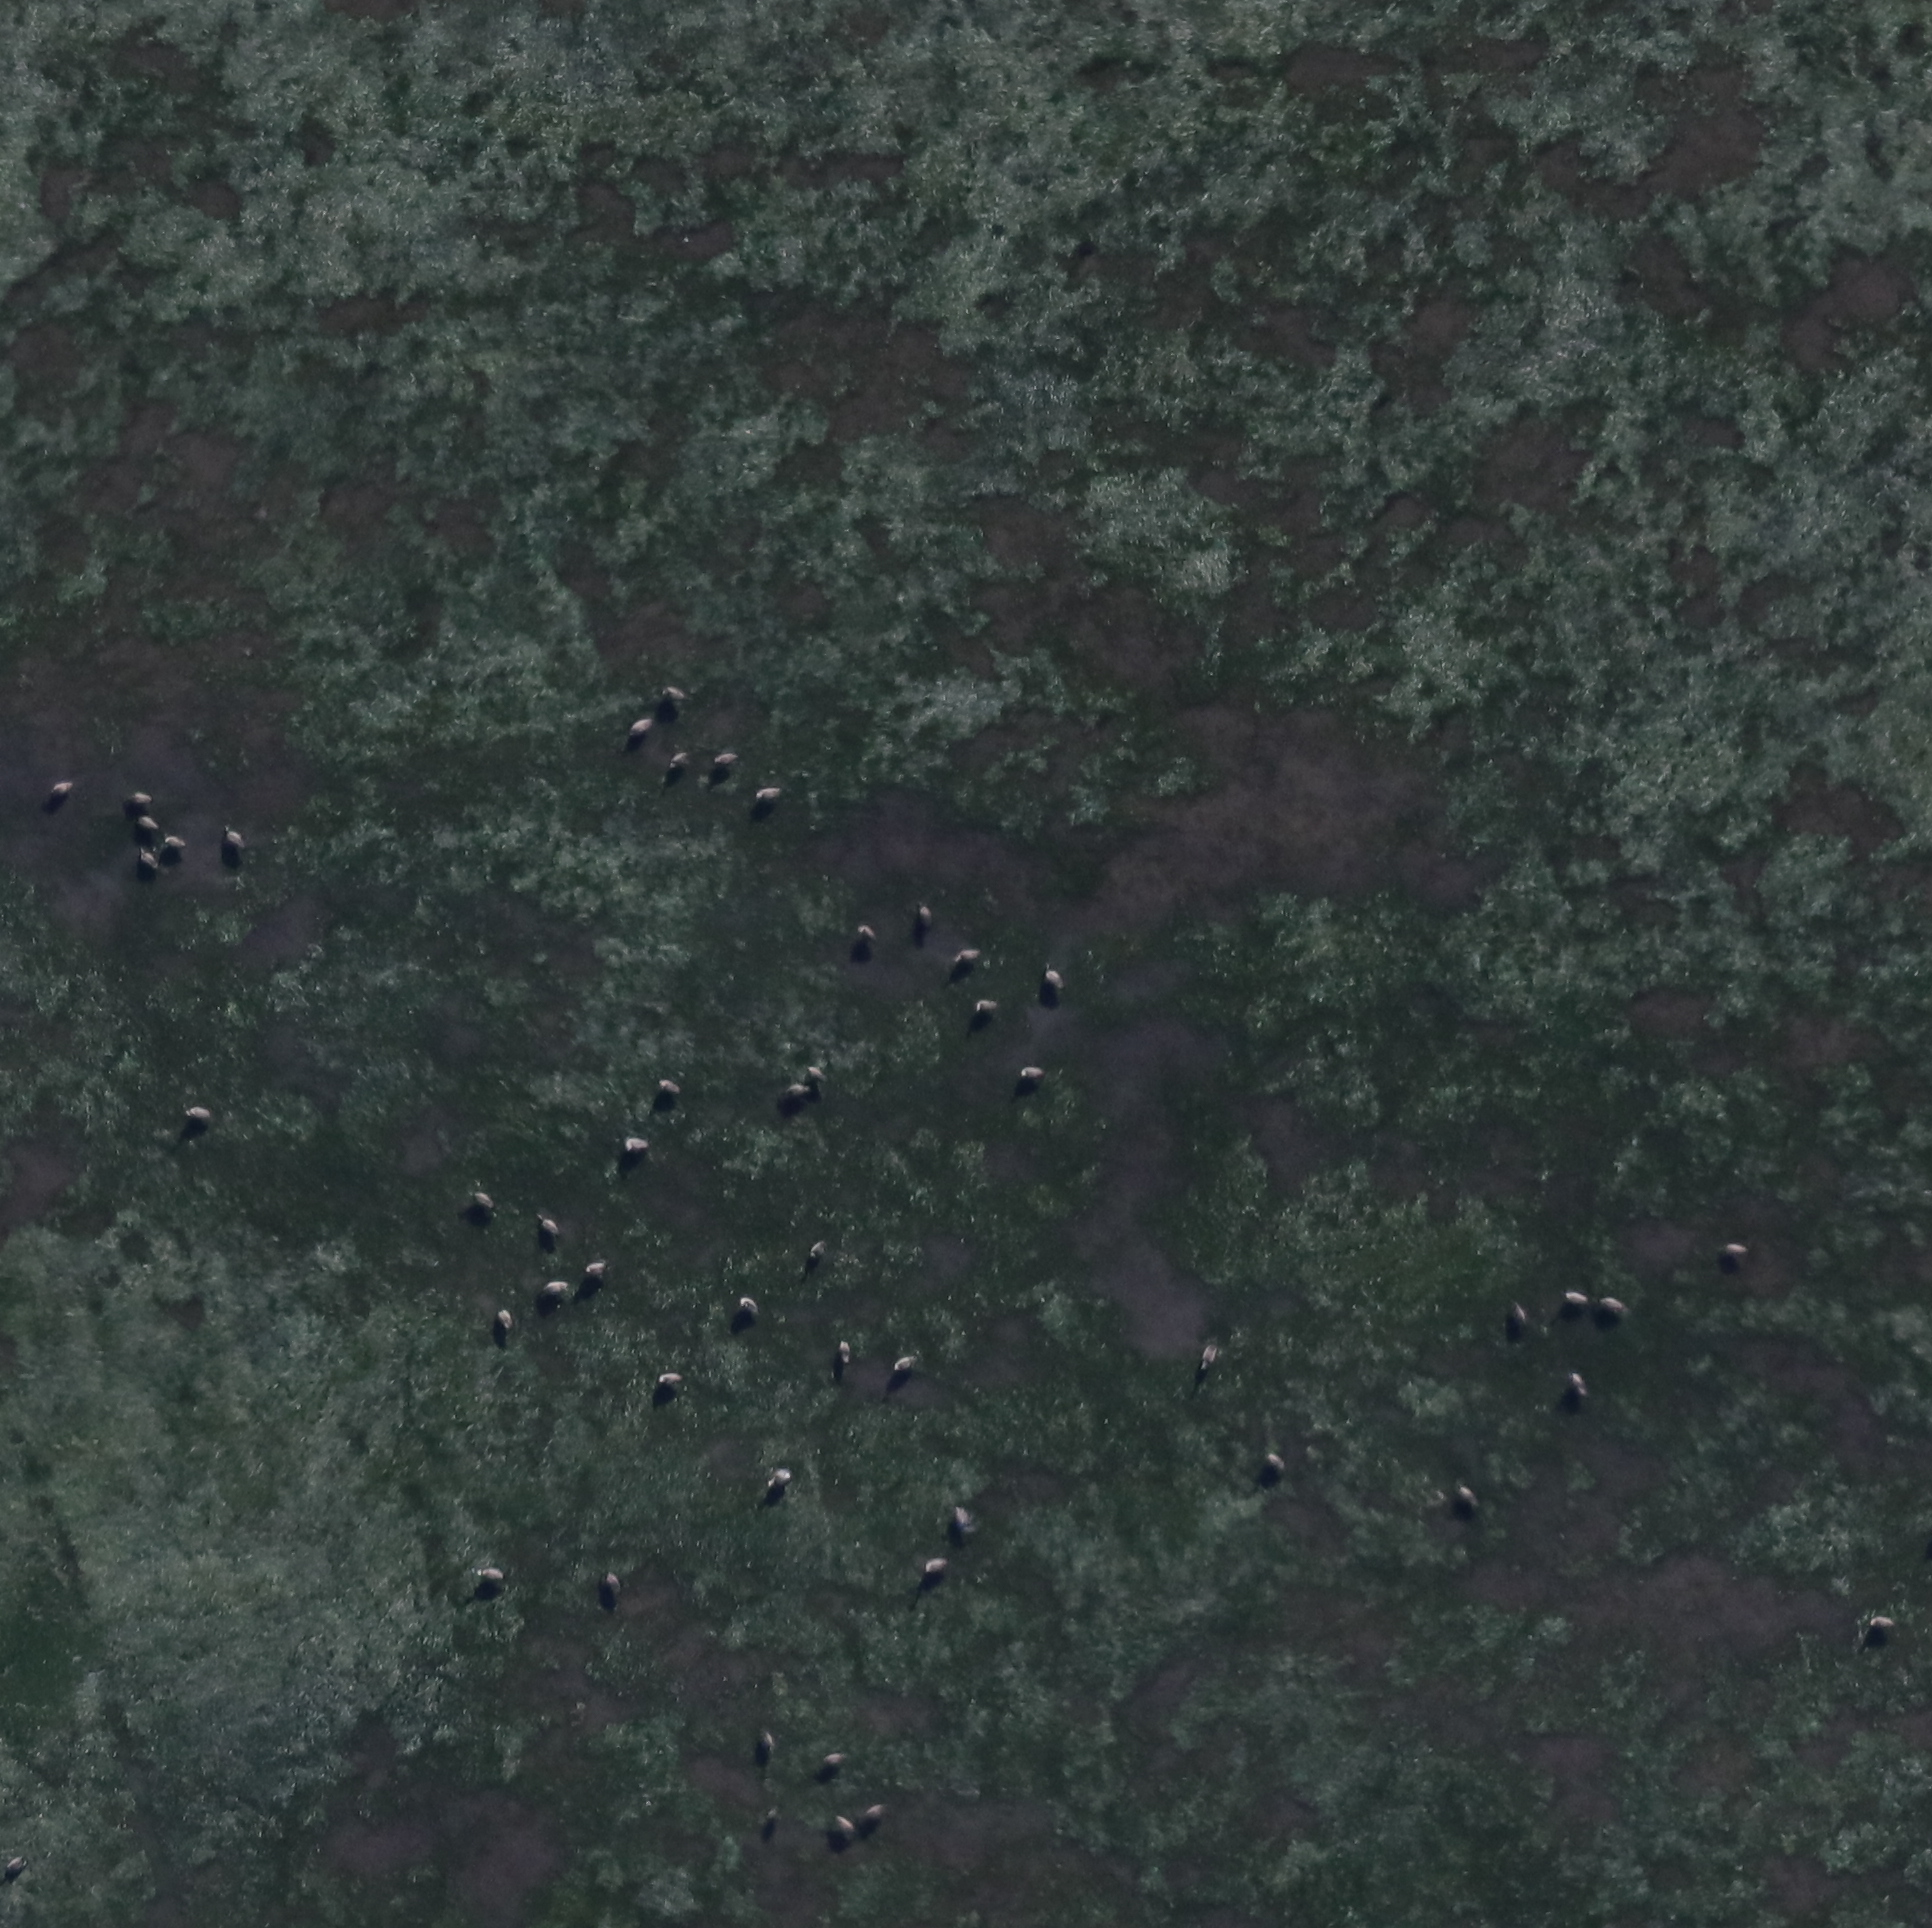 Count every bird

52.